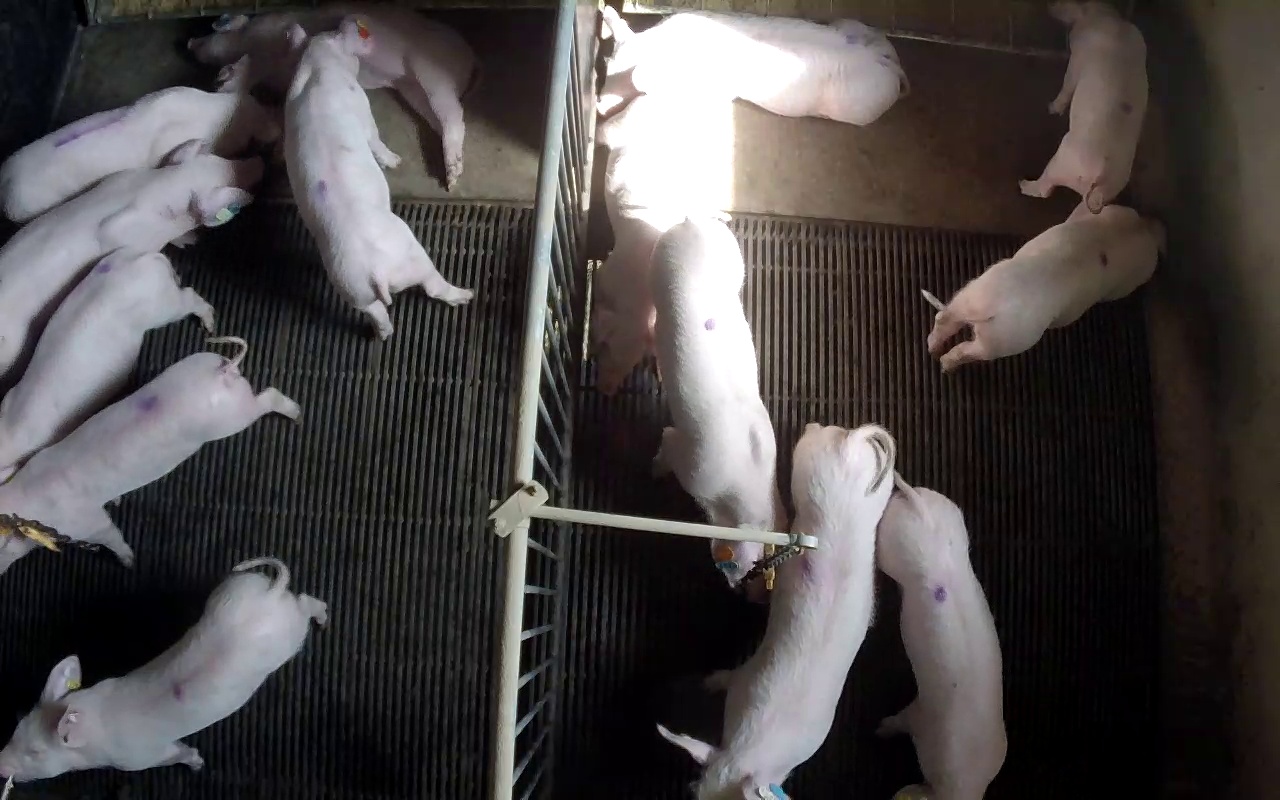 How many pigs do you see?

14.